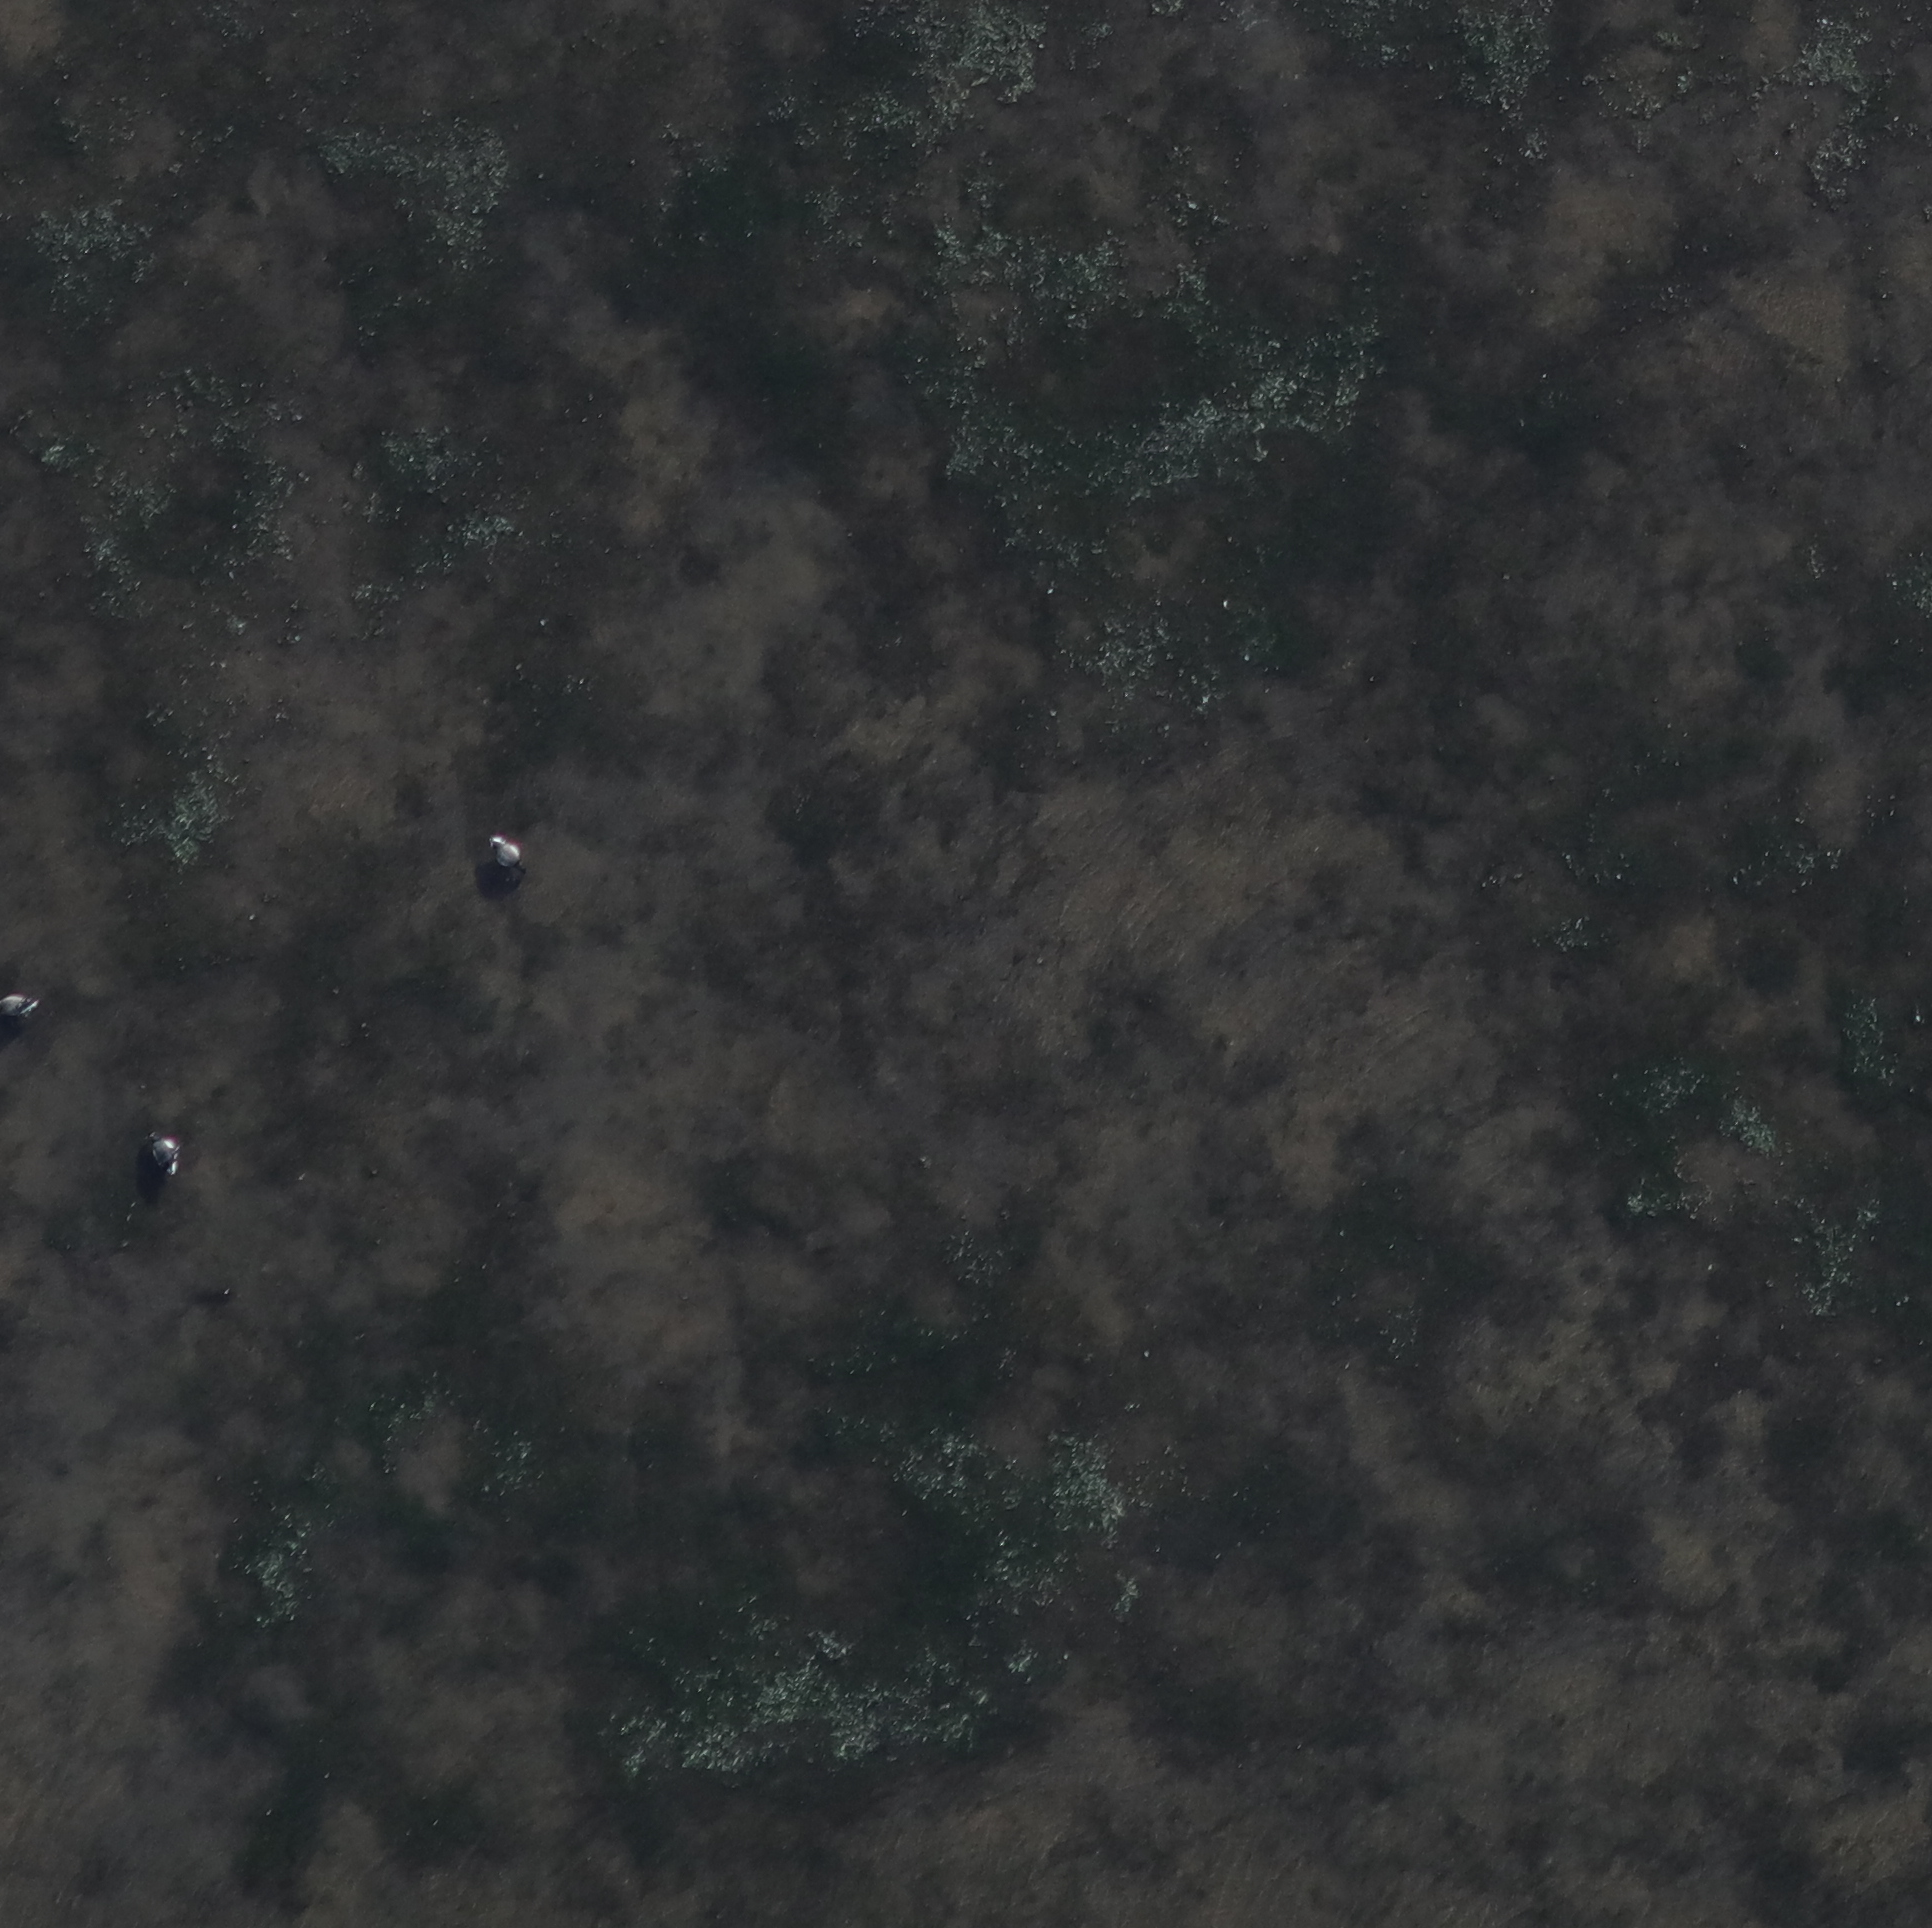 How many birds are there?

3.